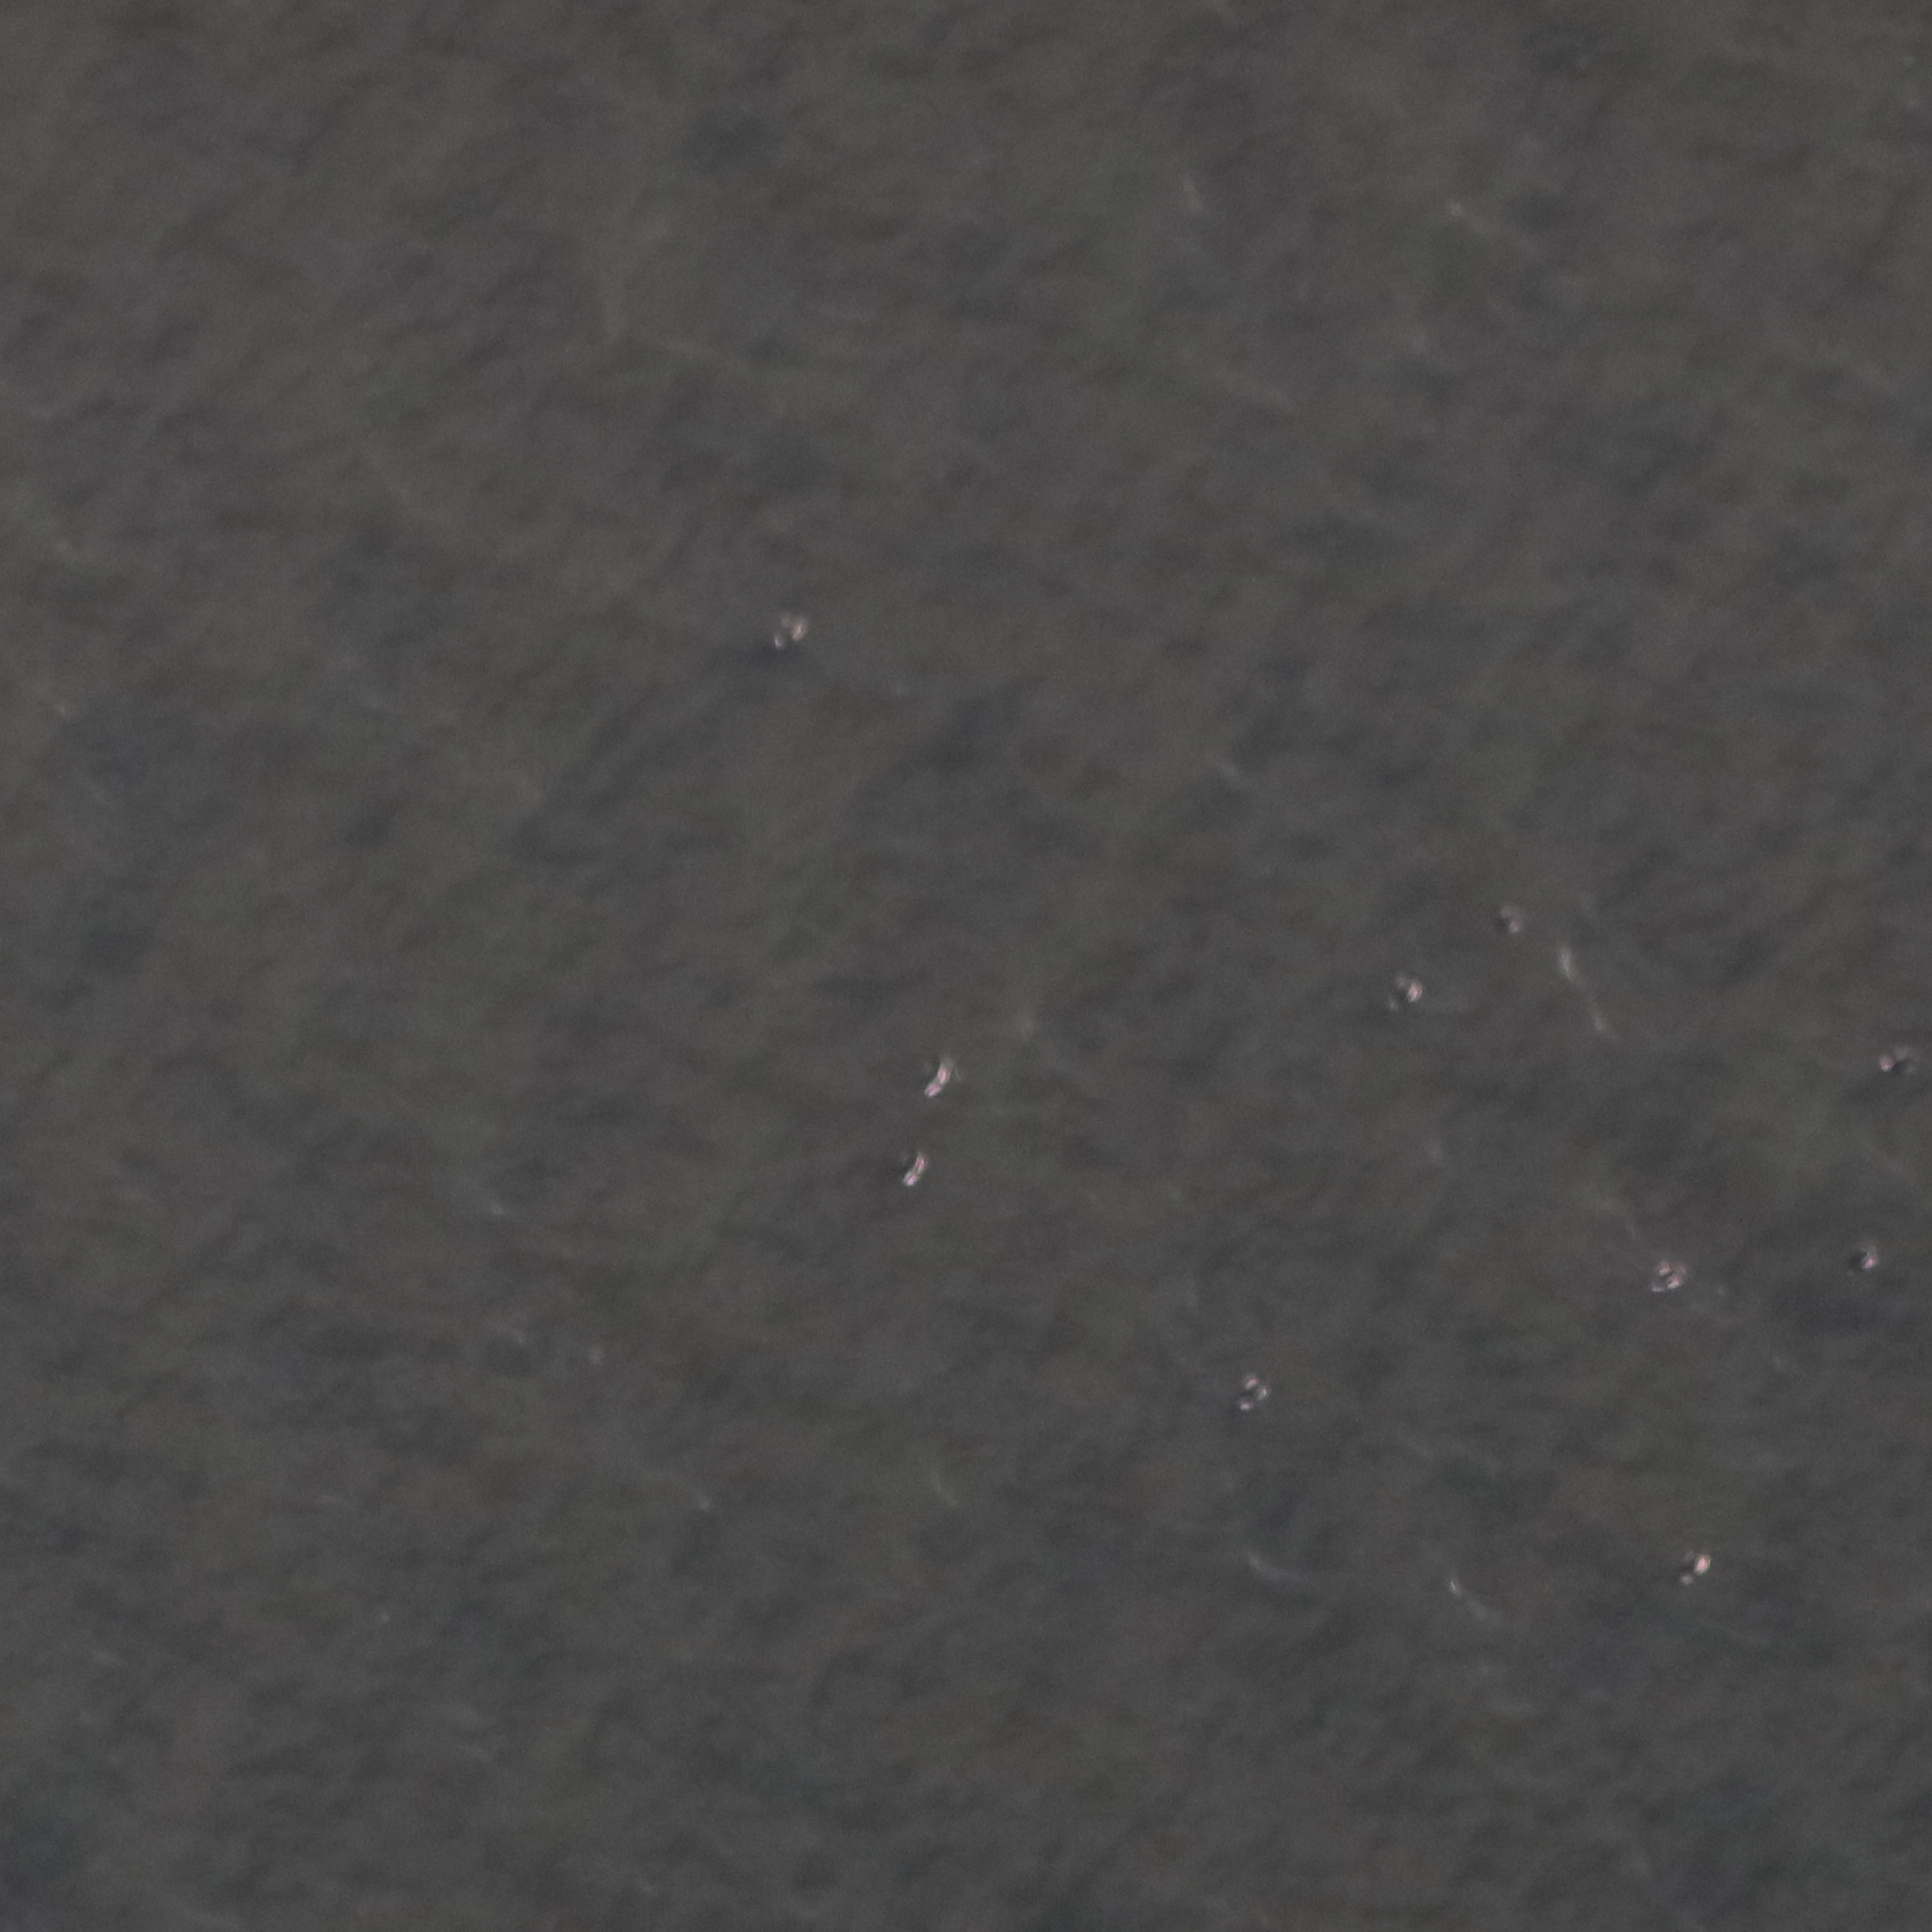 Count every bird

10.